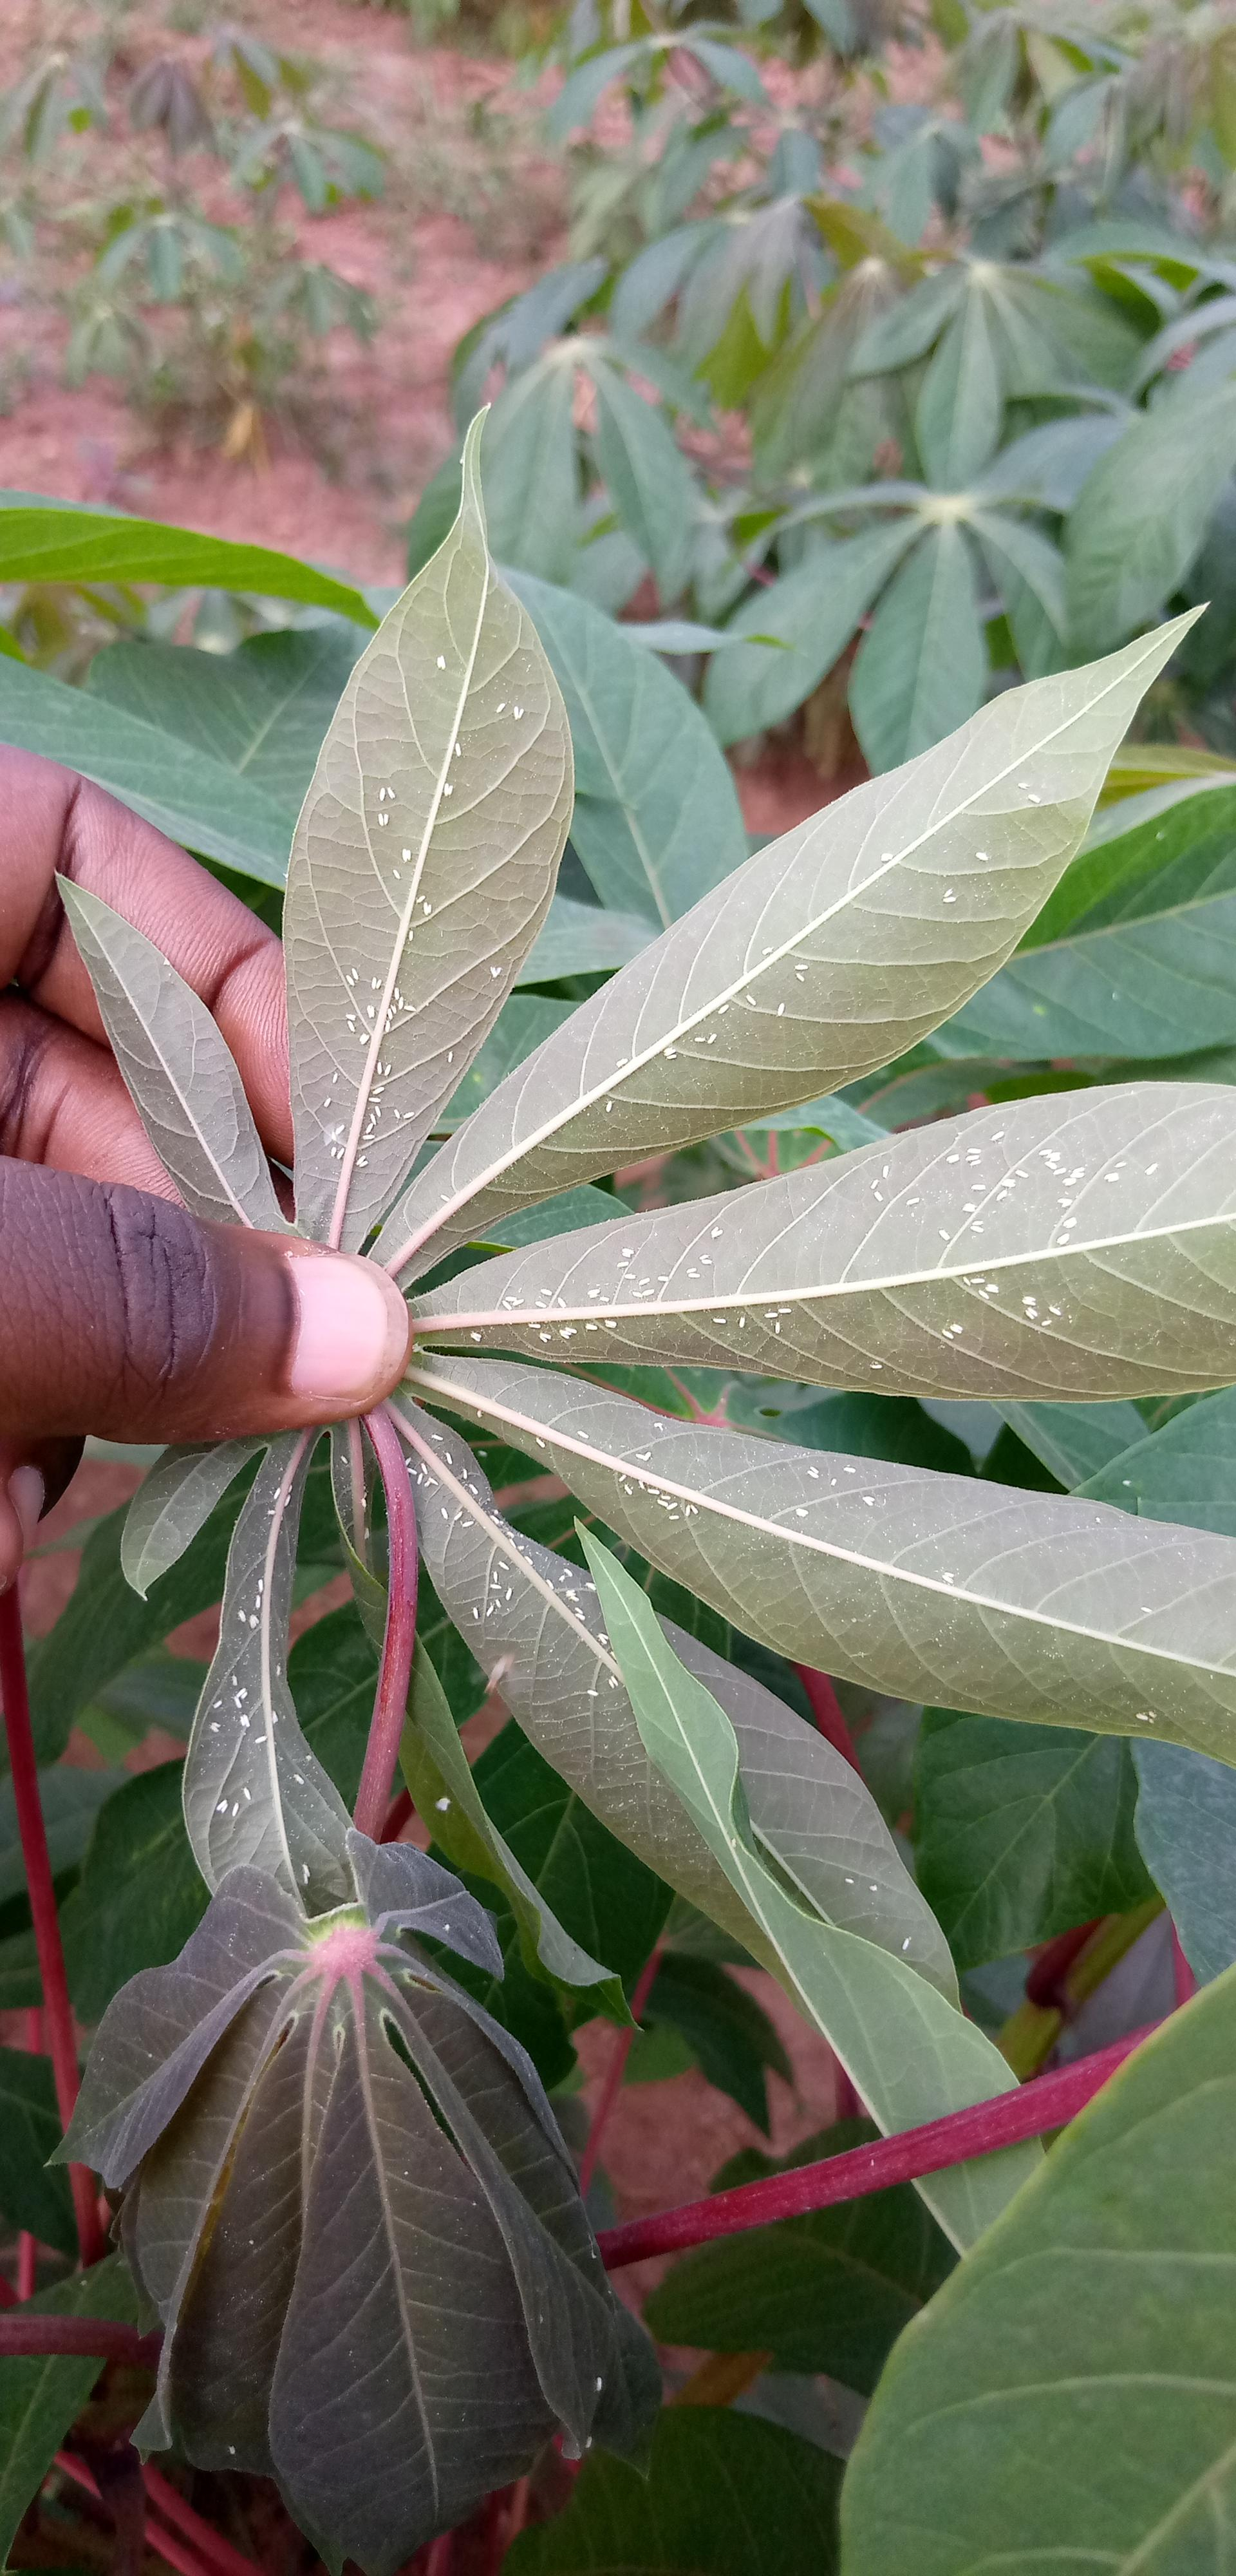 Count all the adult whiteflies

261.